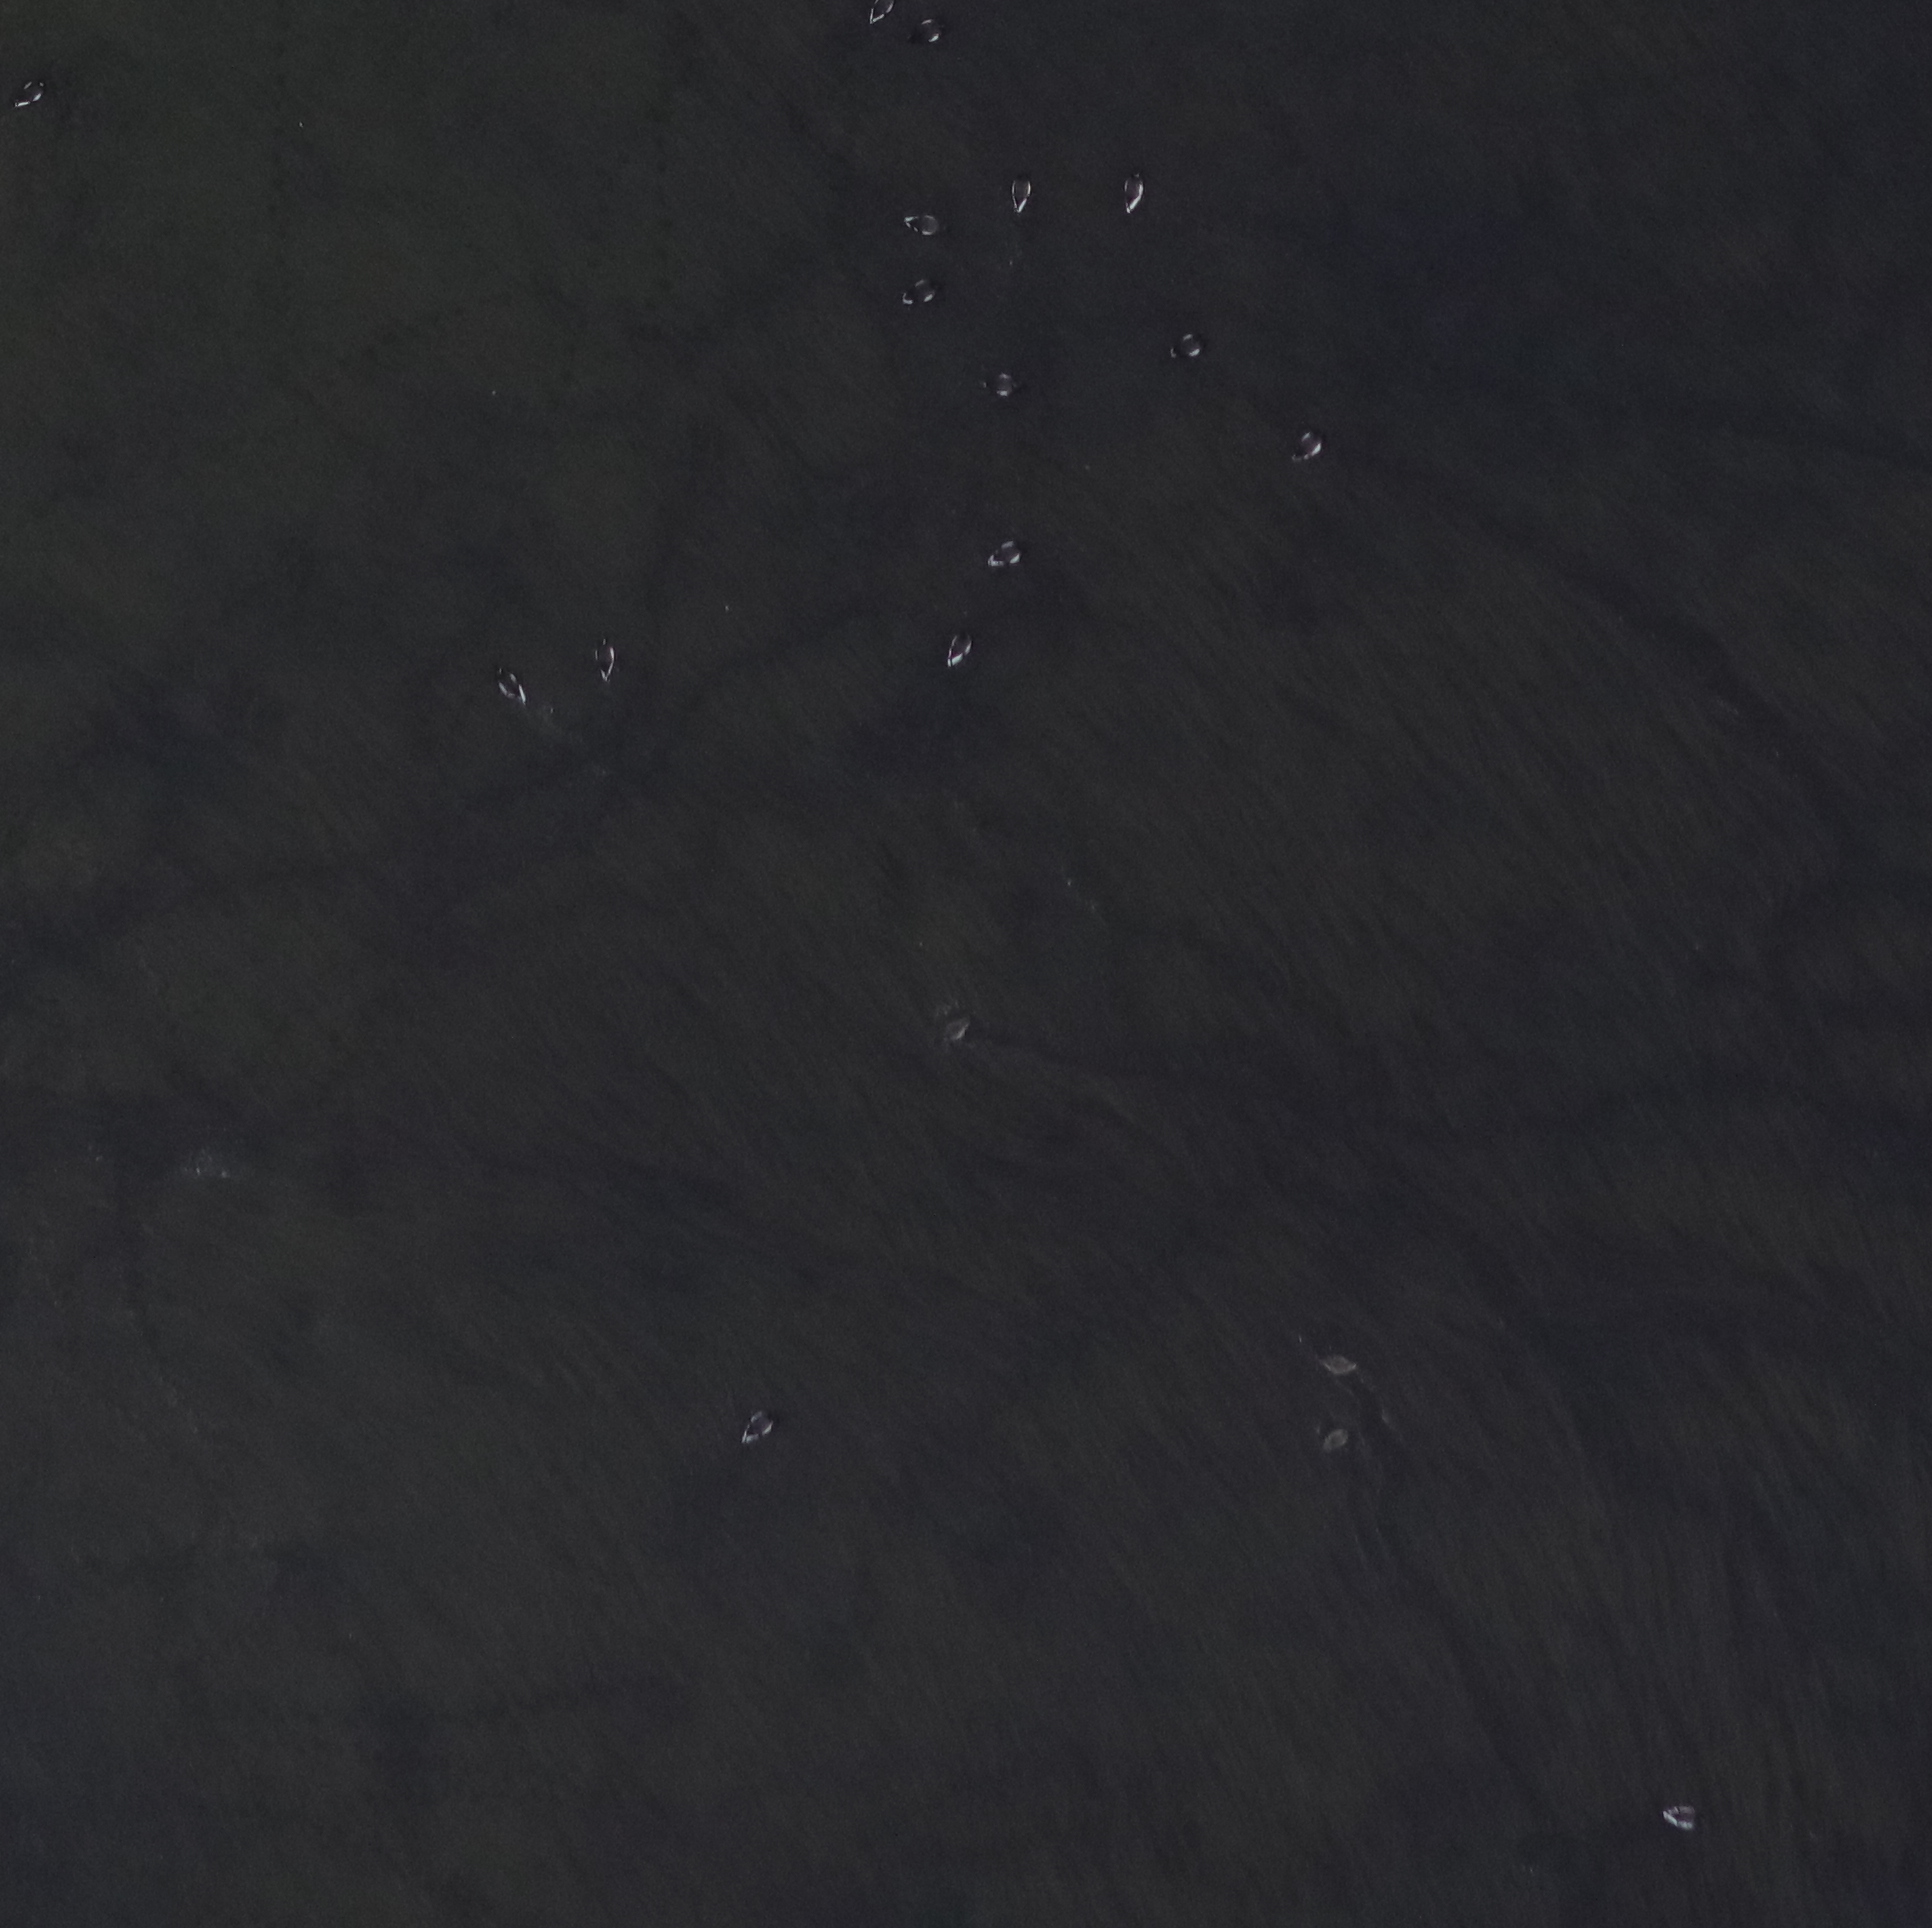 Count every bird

19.